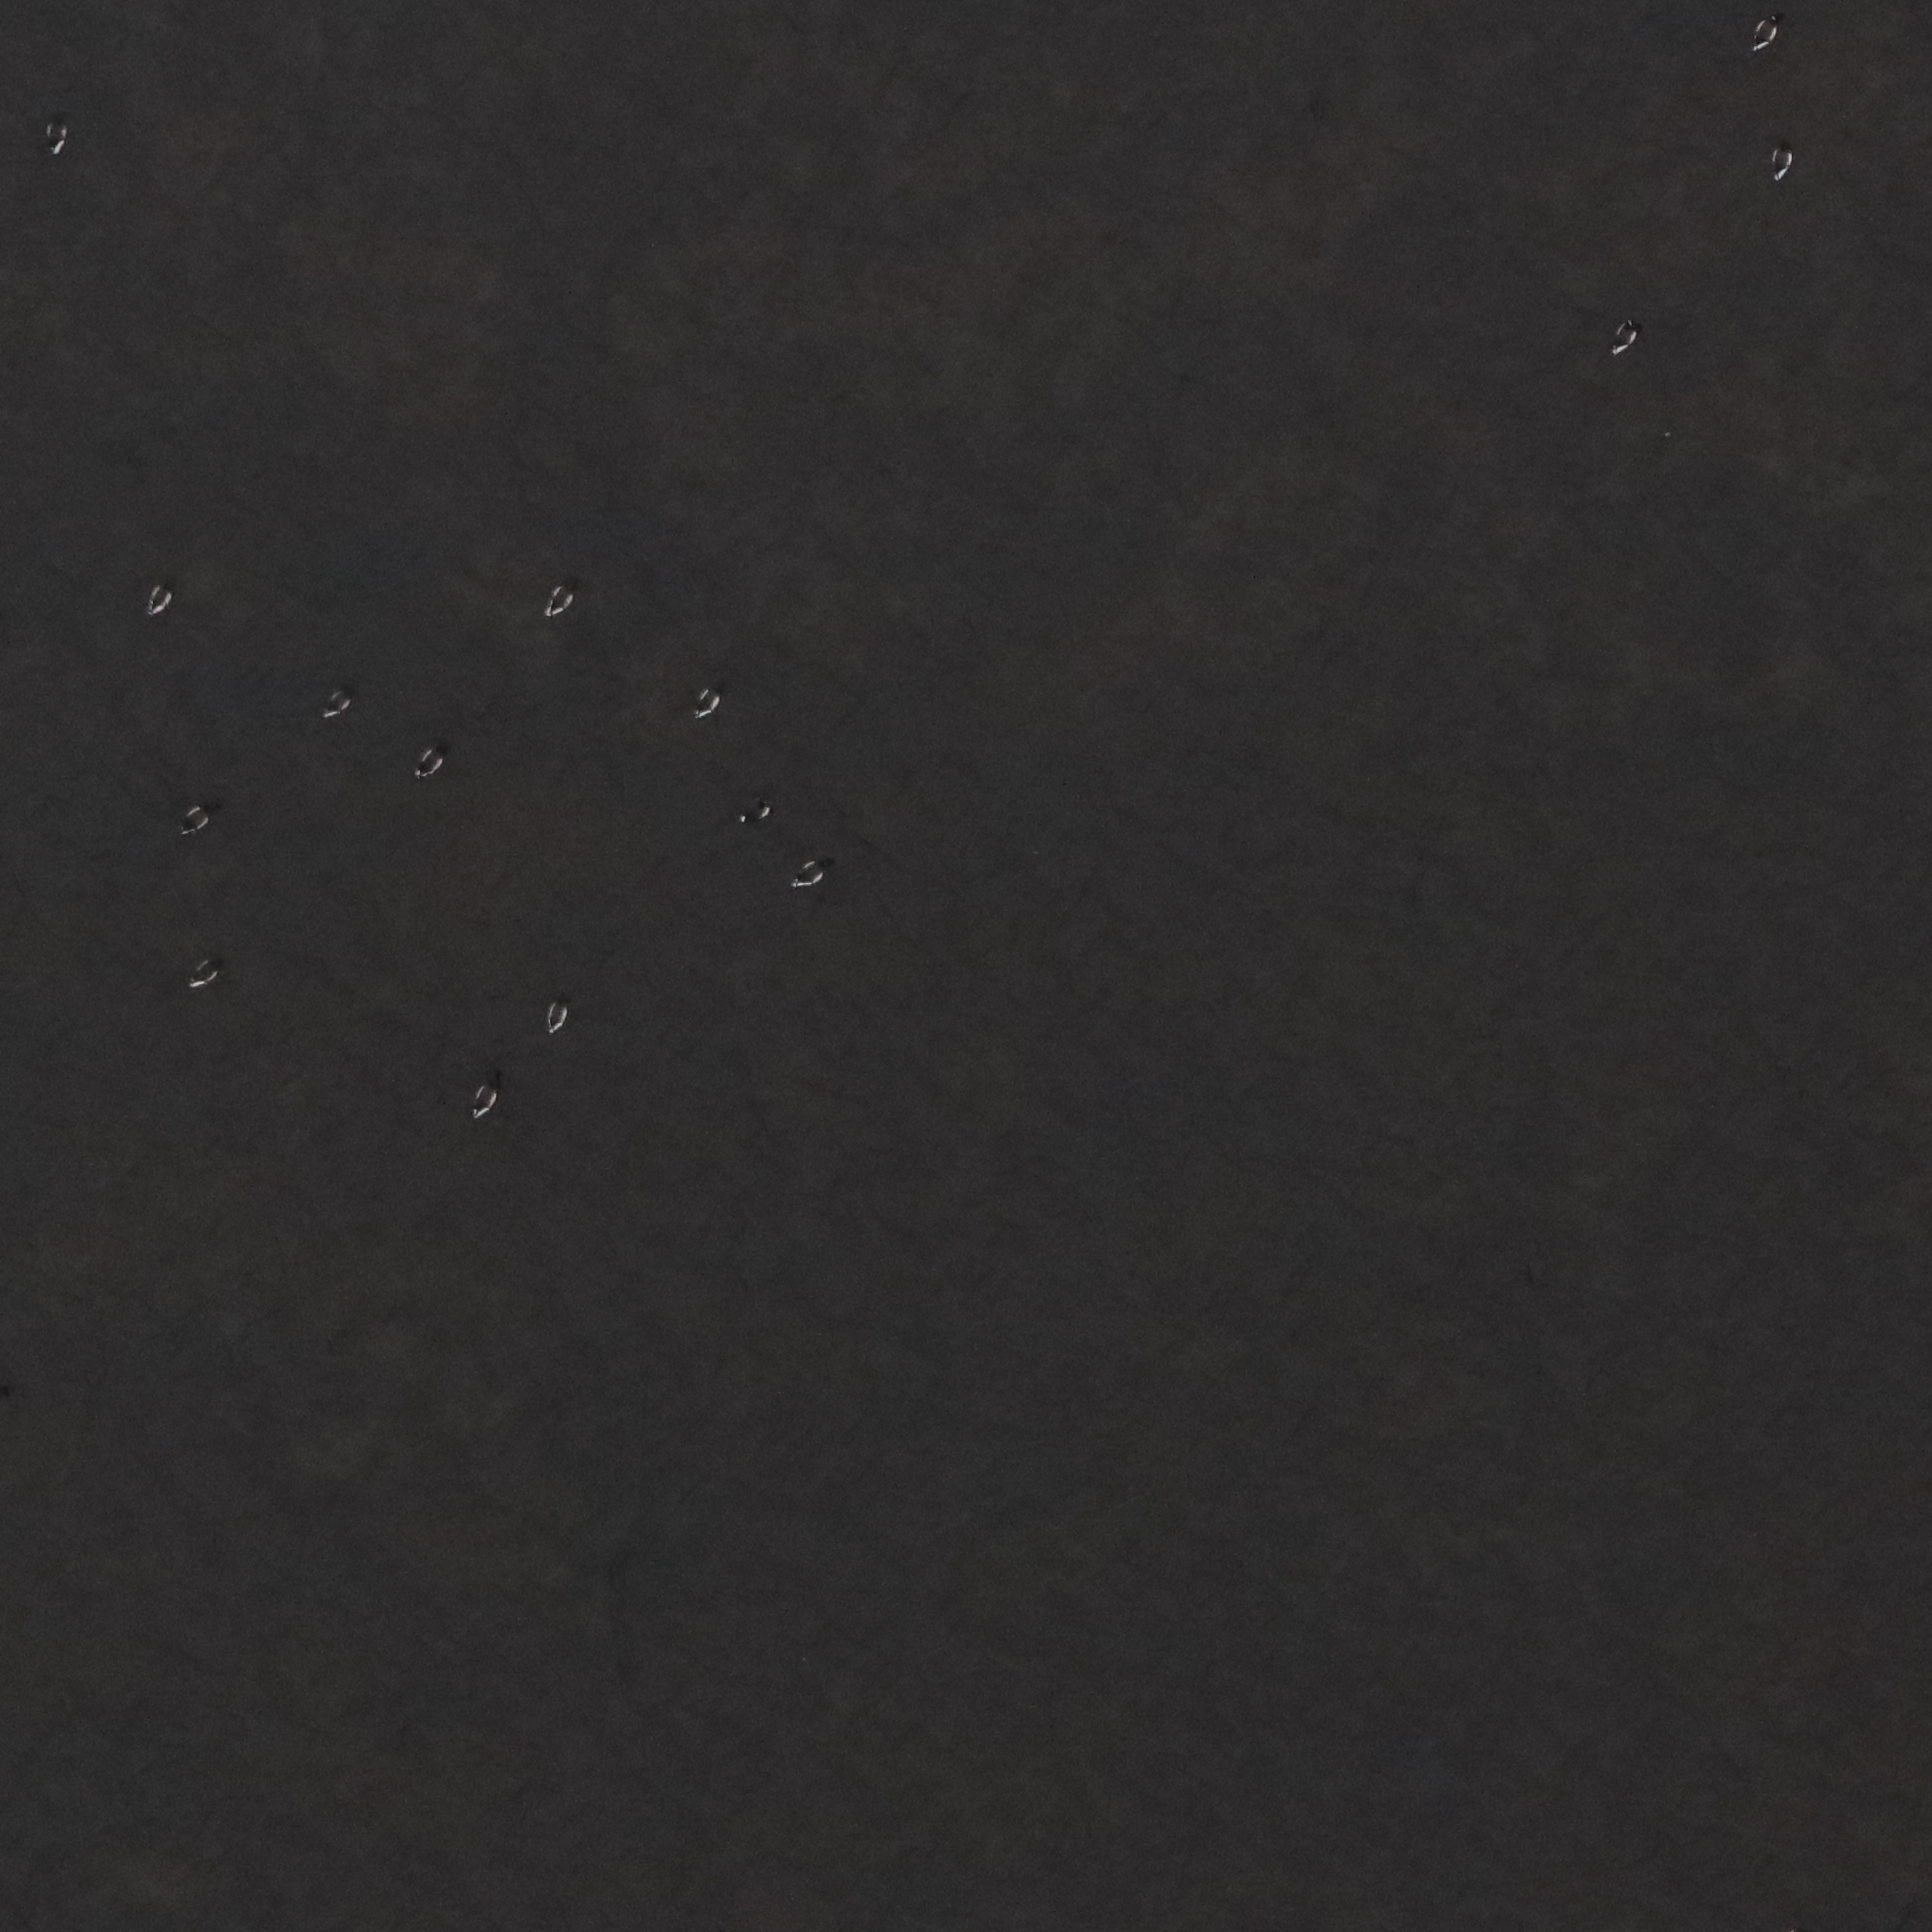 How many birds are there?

15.